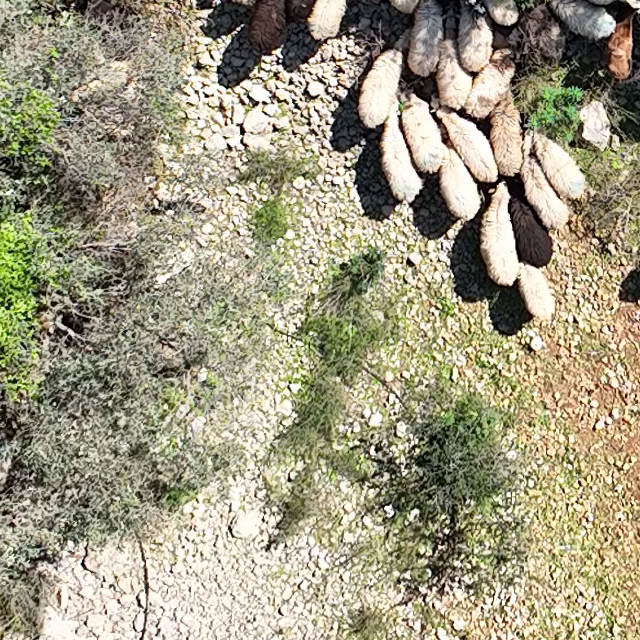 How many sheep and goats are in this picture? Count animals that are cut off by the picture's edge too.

27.